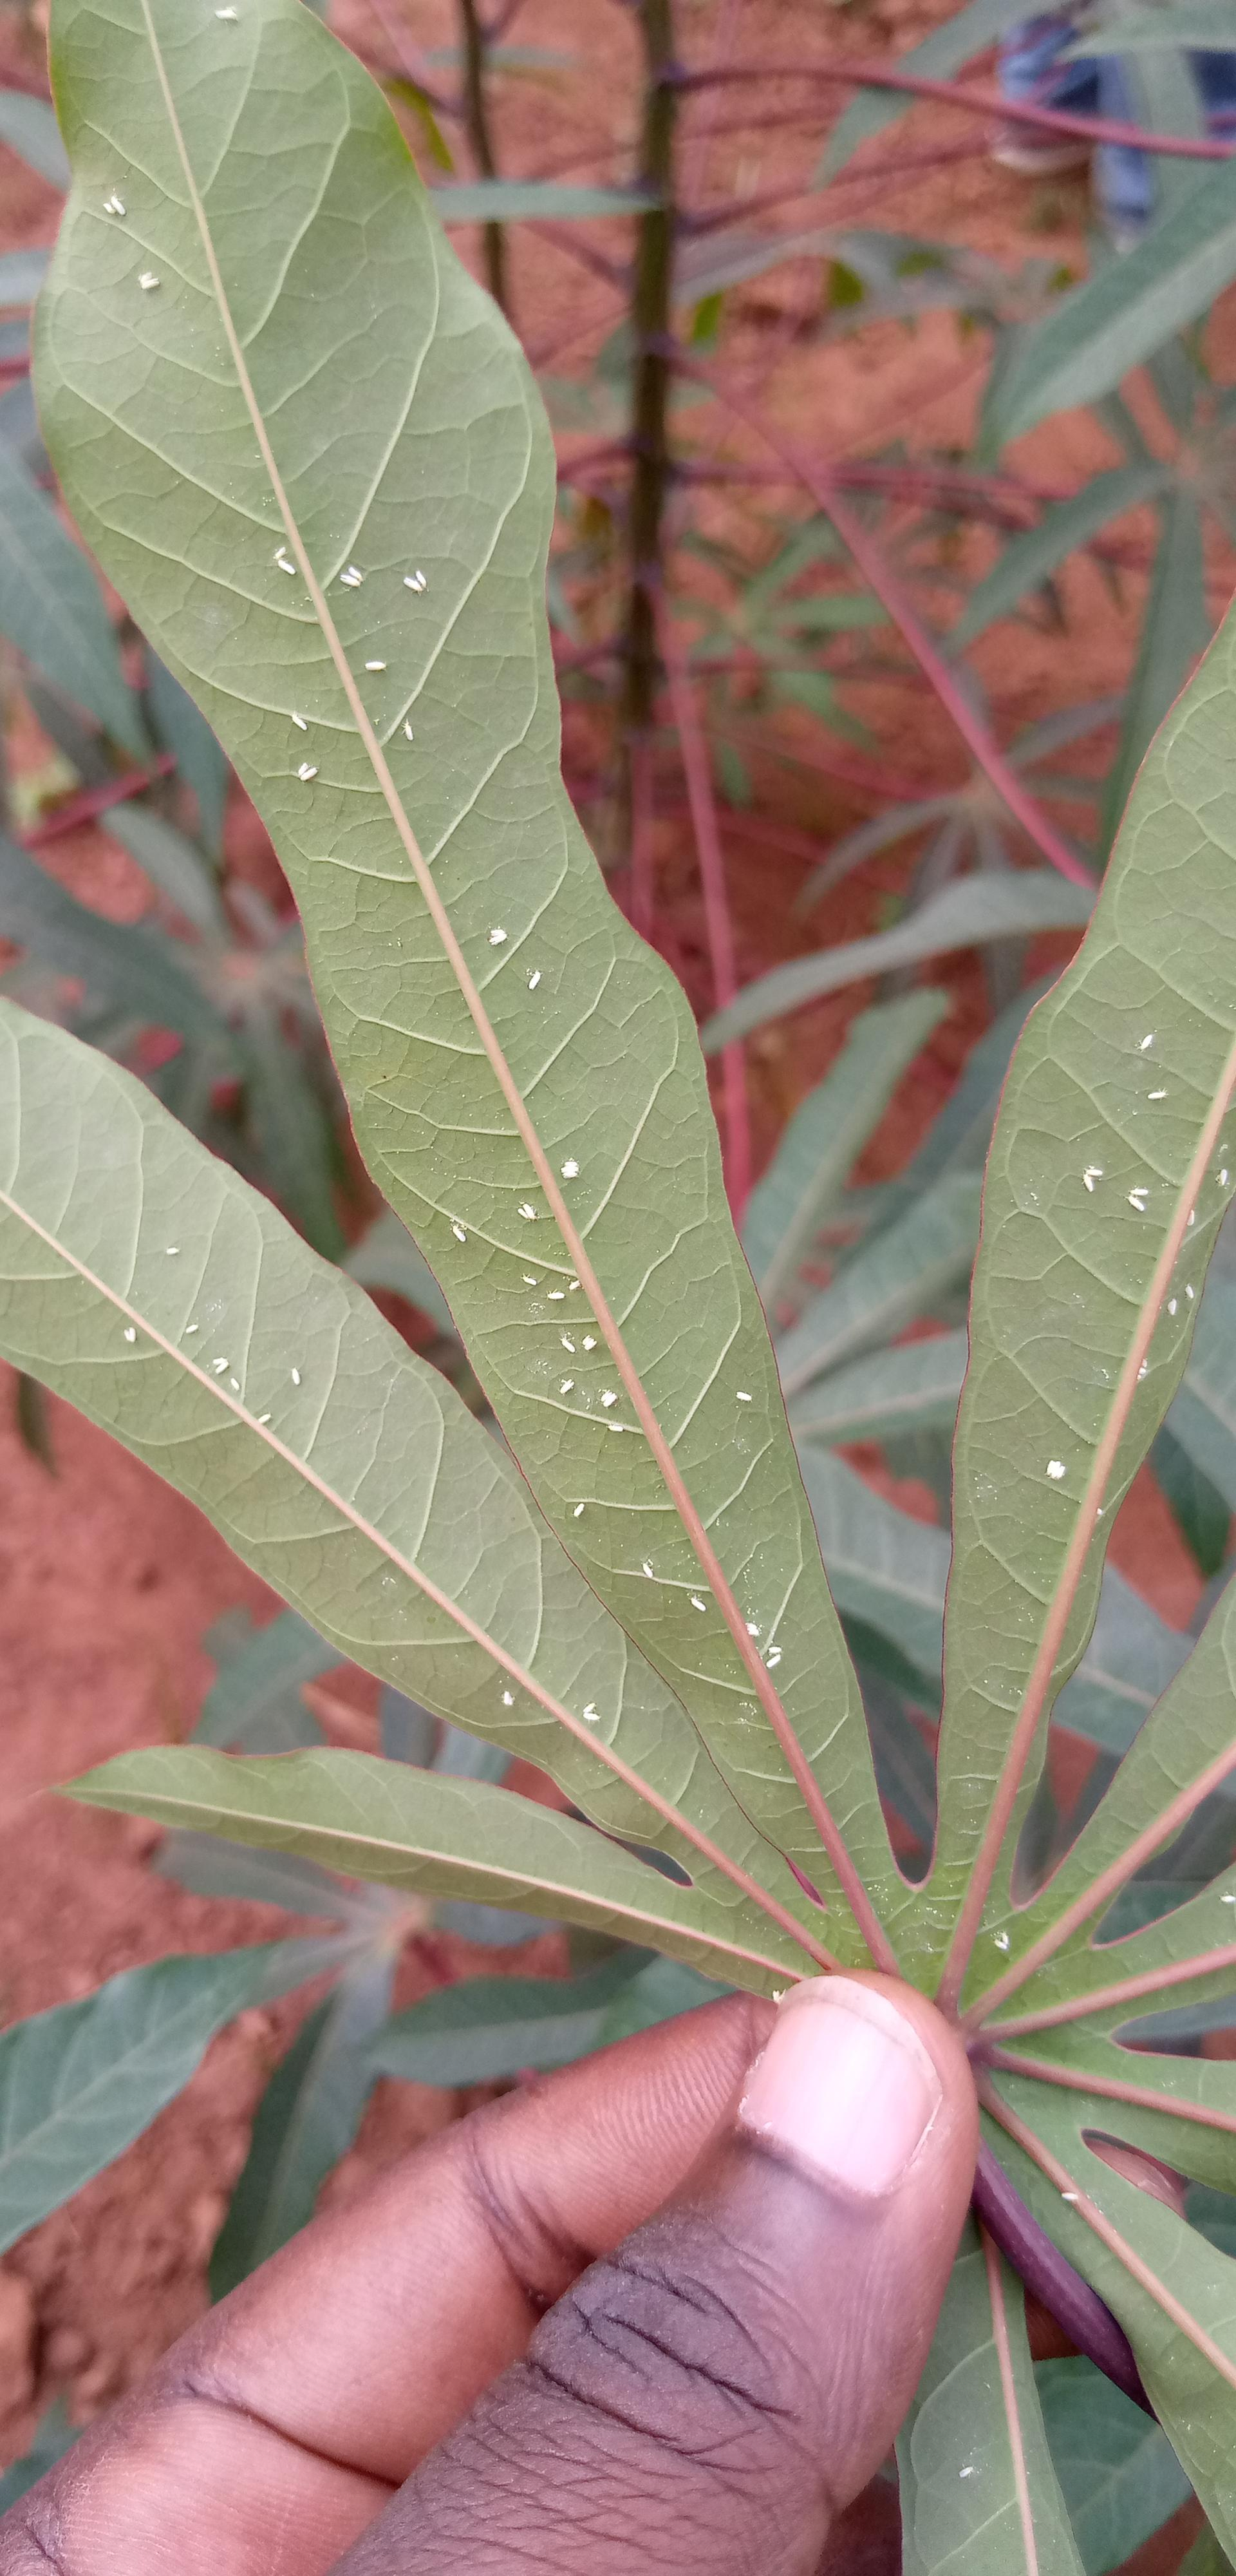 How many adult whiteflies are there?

79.